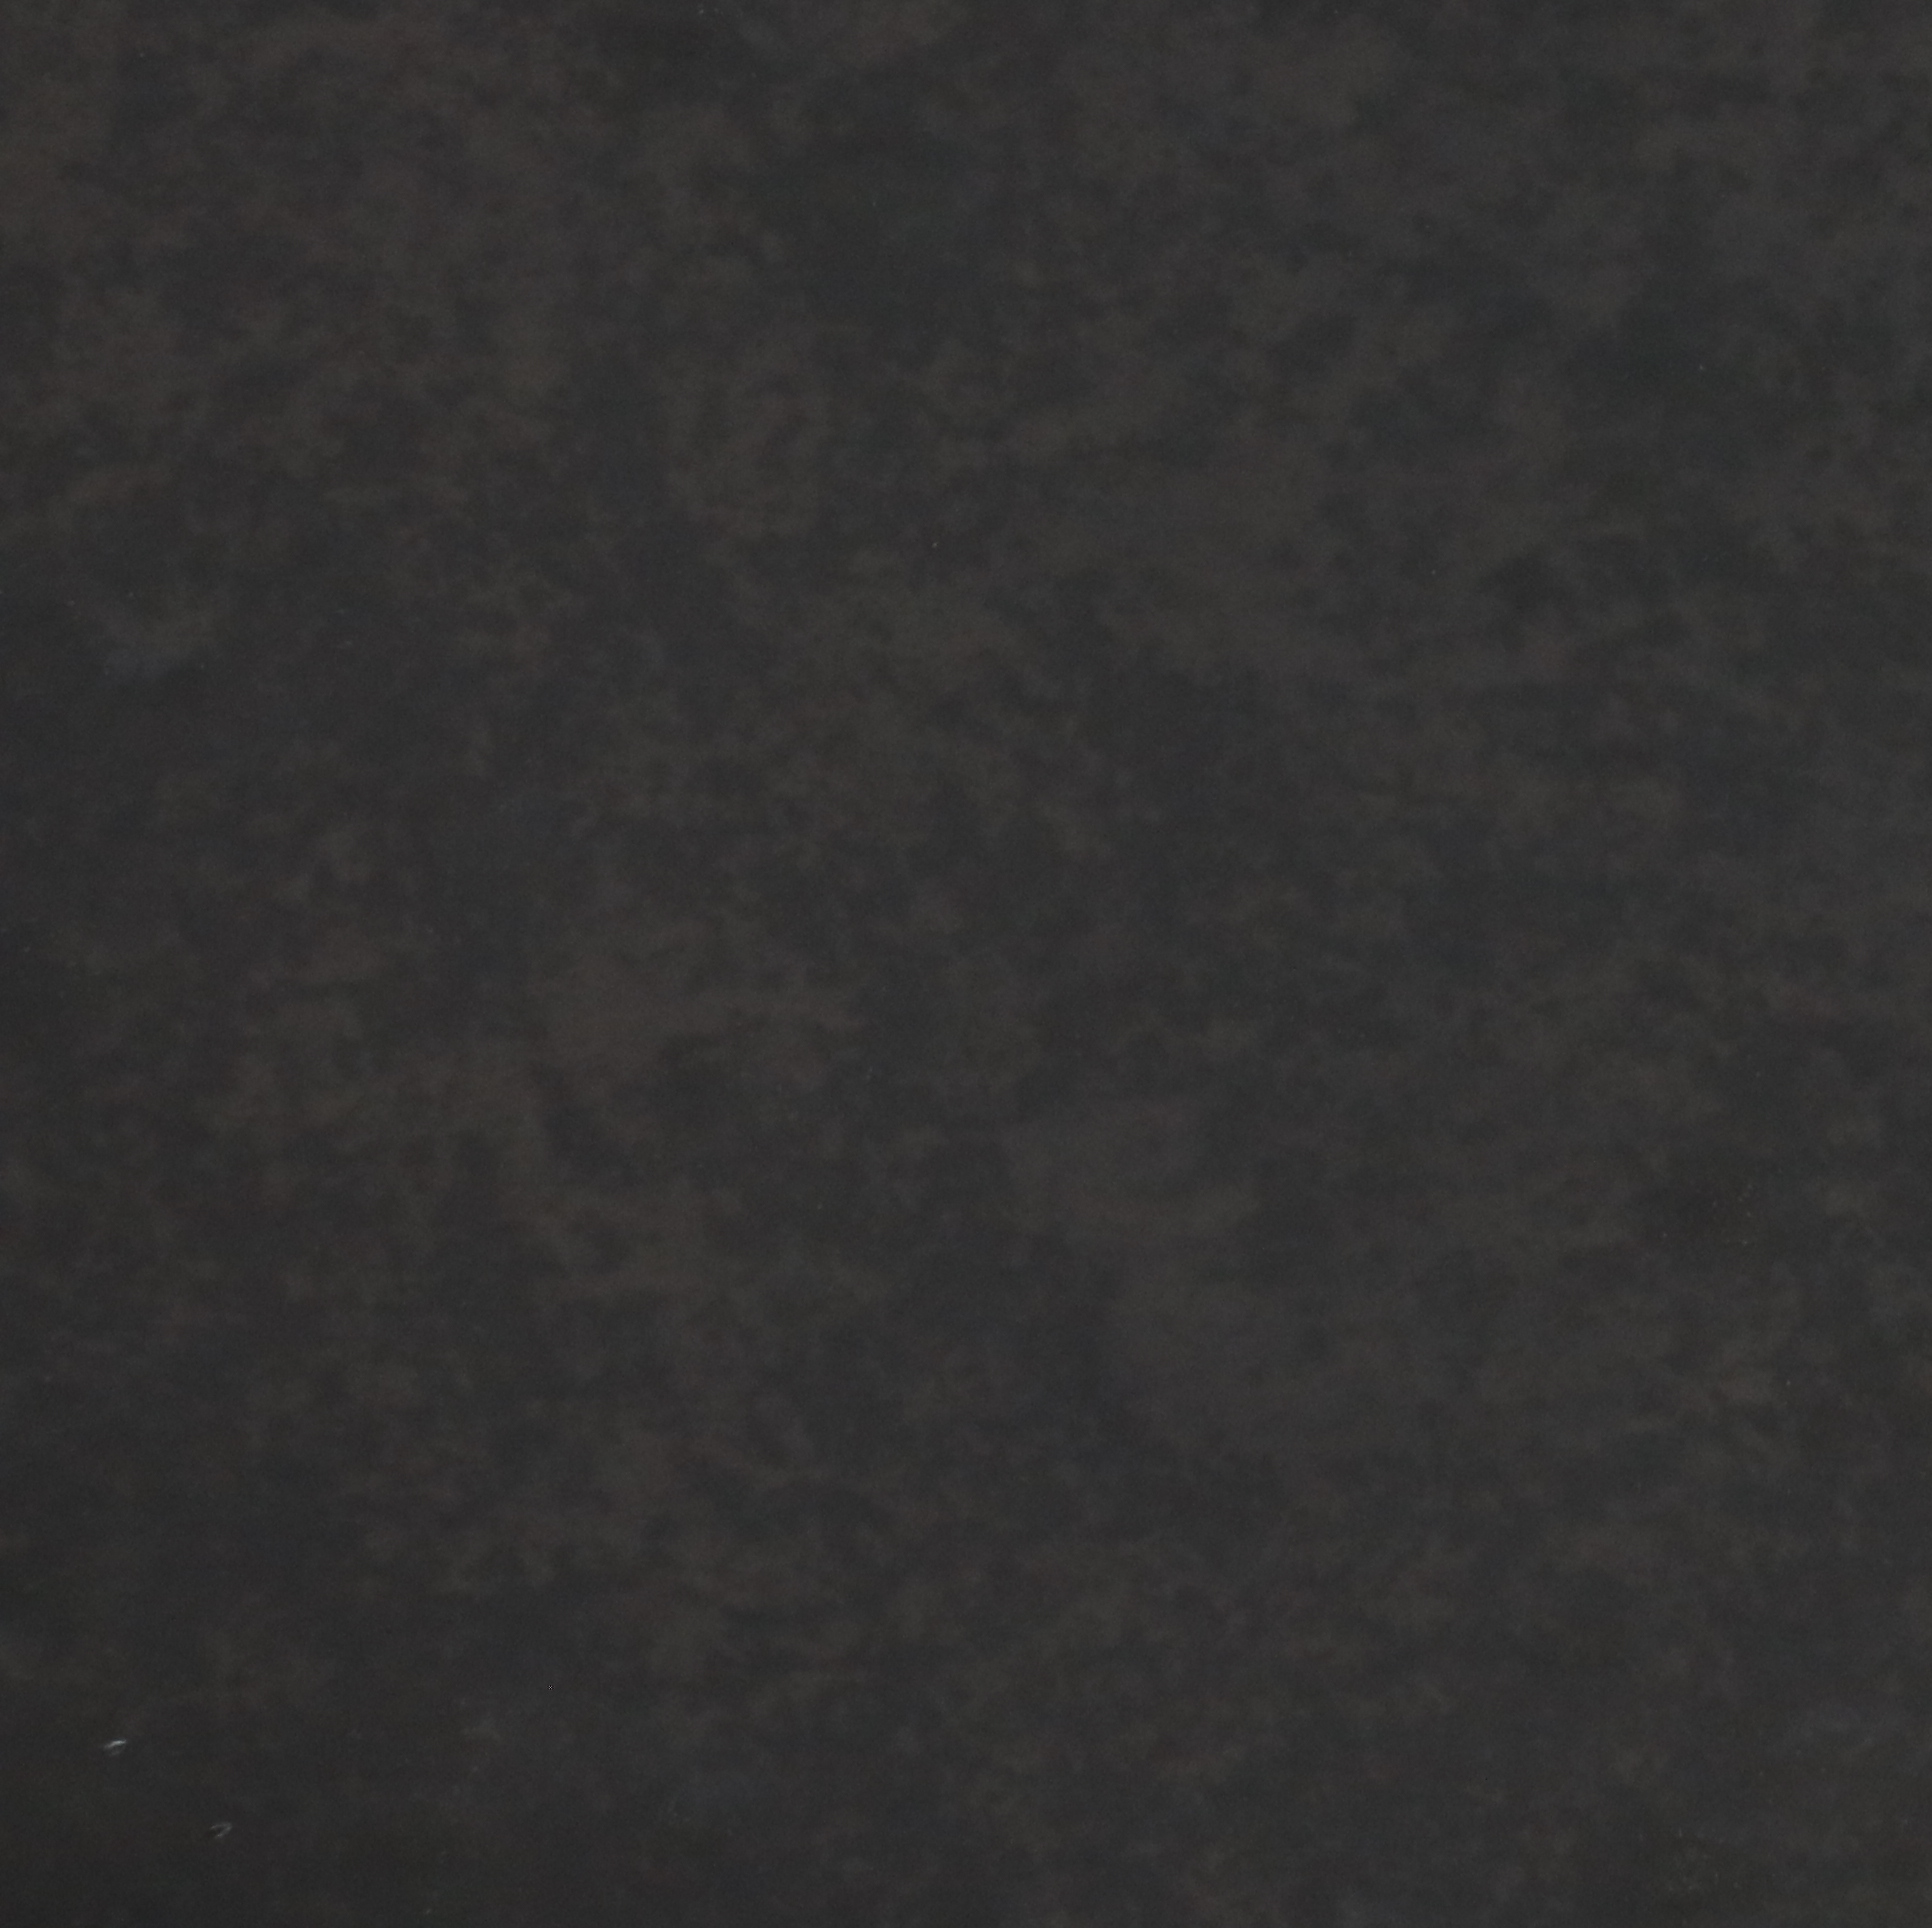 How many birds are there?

2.